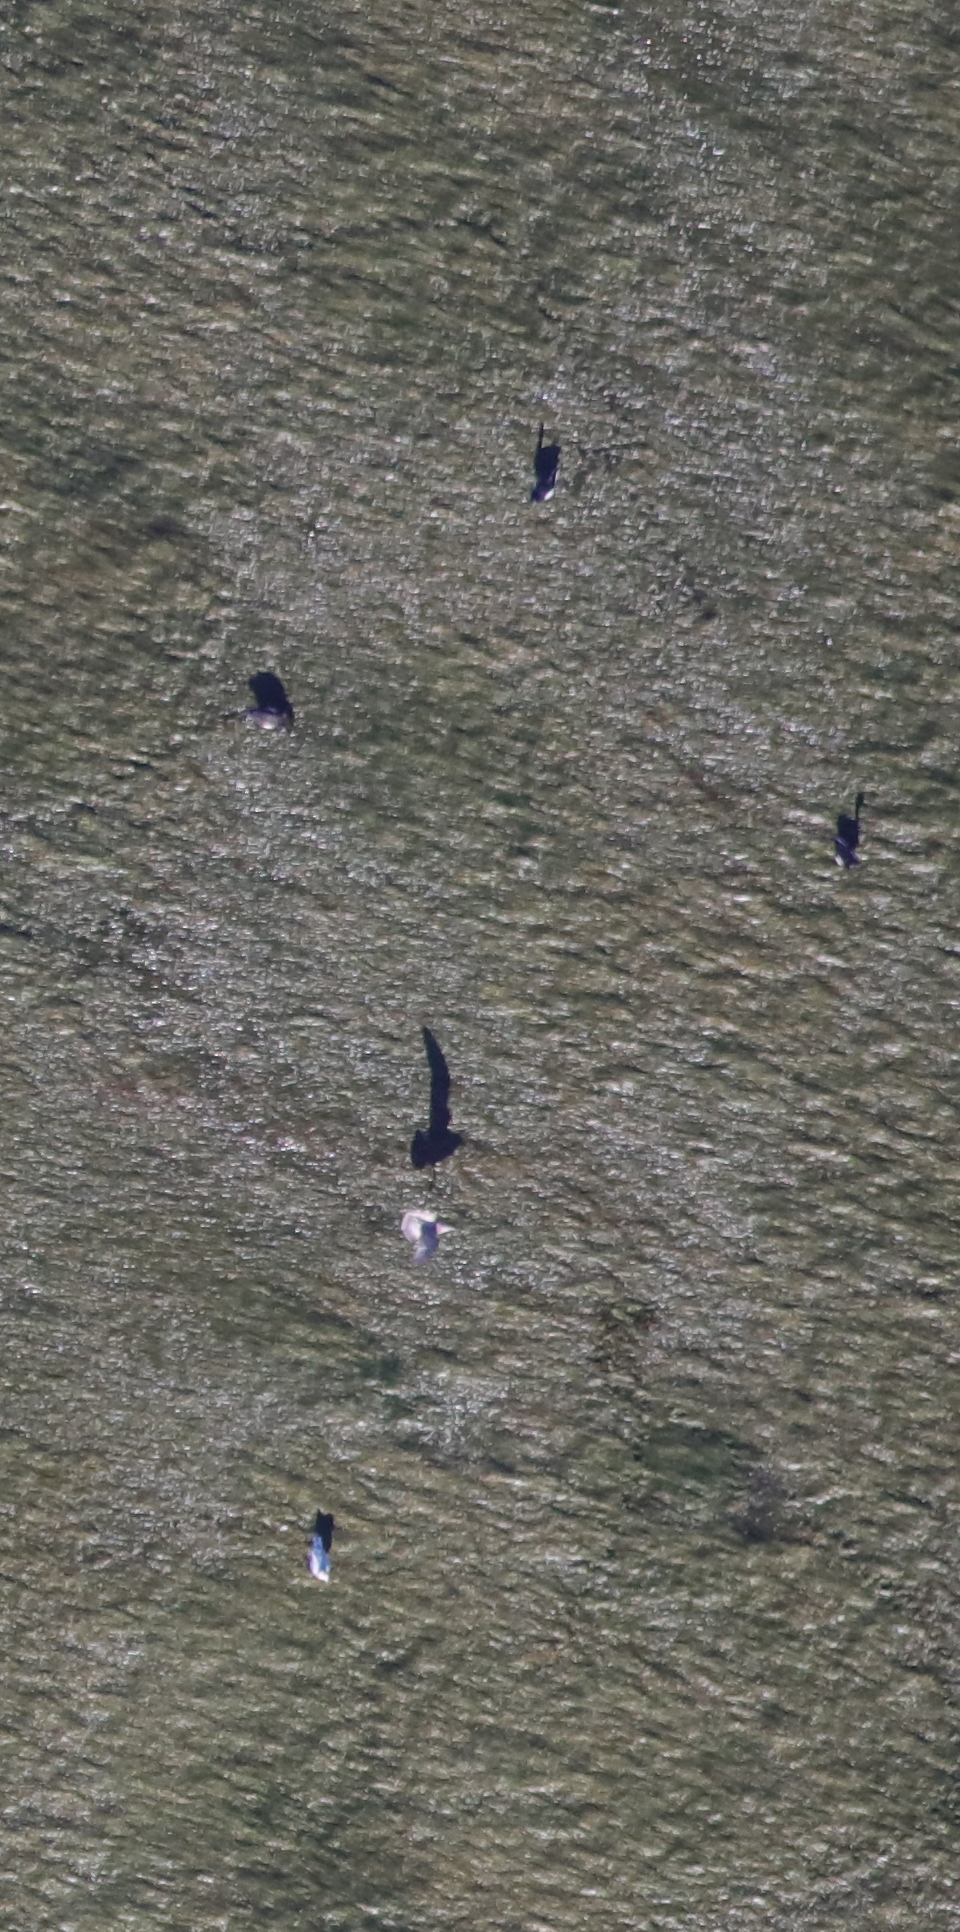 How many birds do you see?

5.